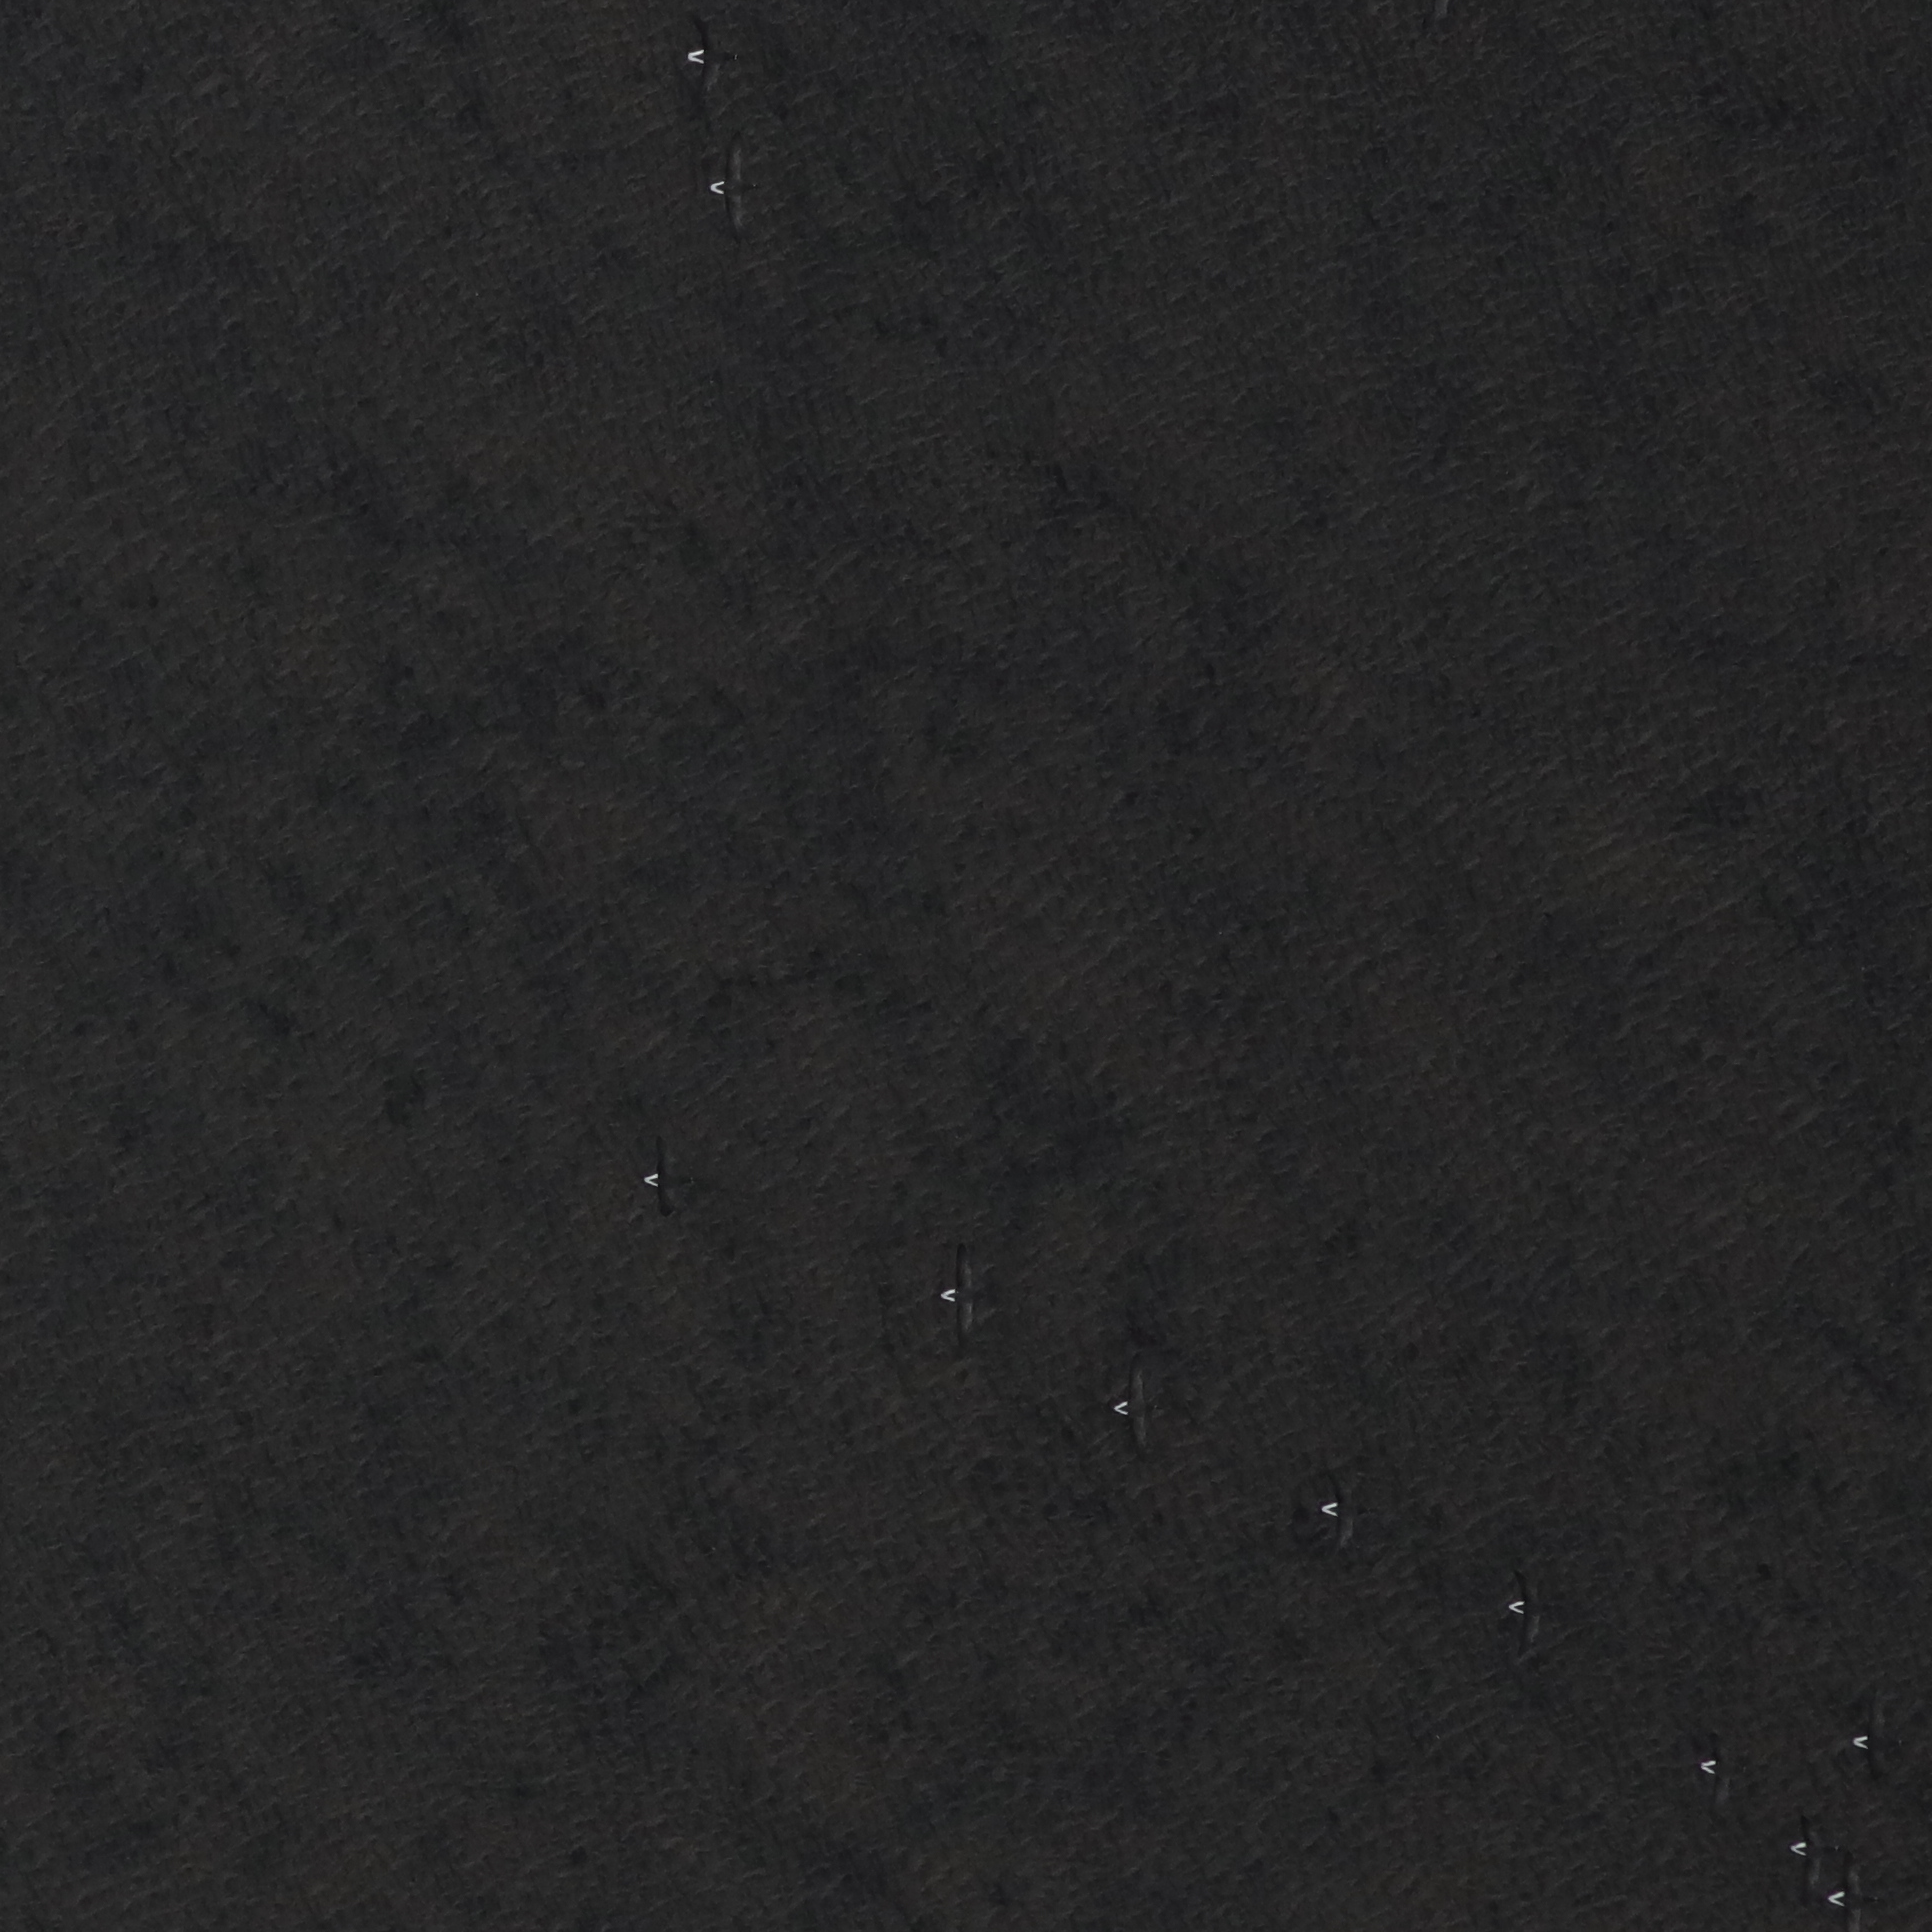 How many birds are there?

11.